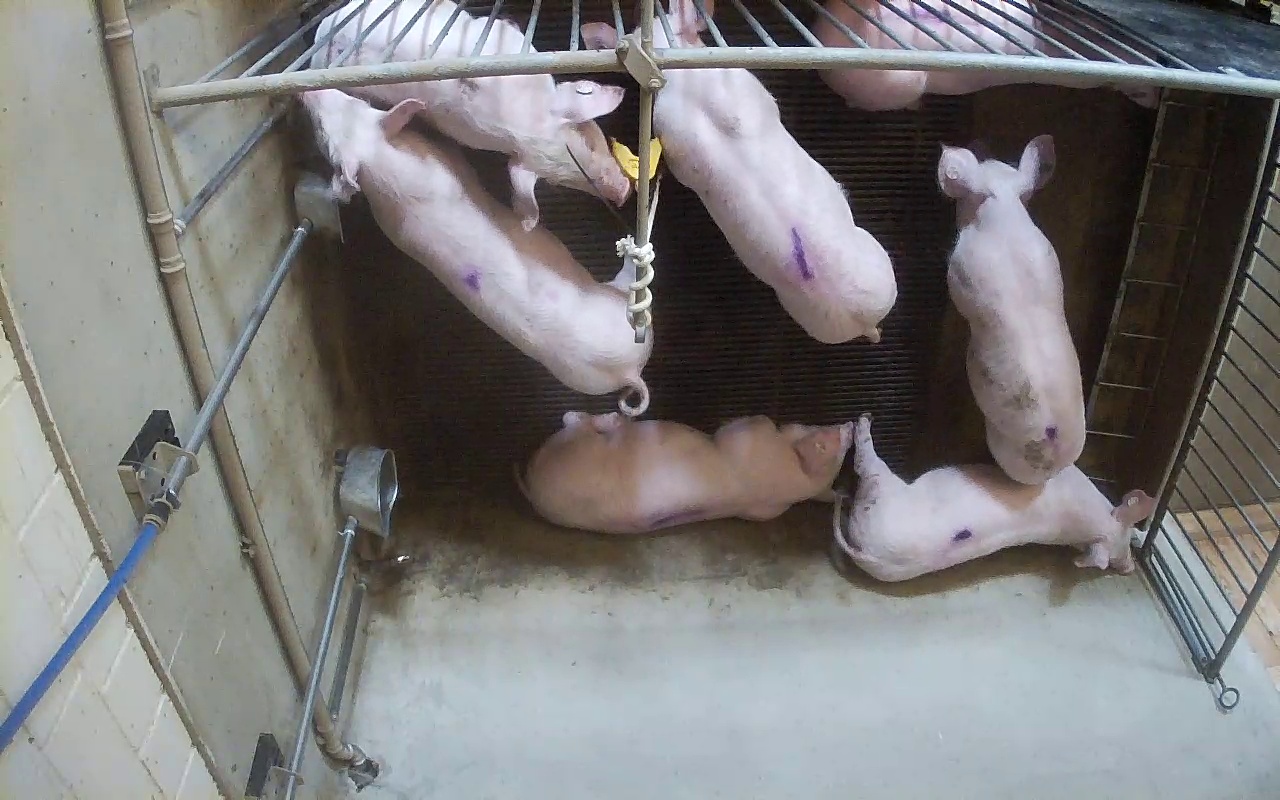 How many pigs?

7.